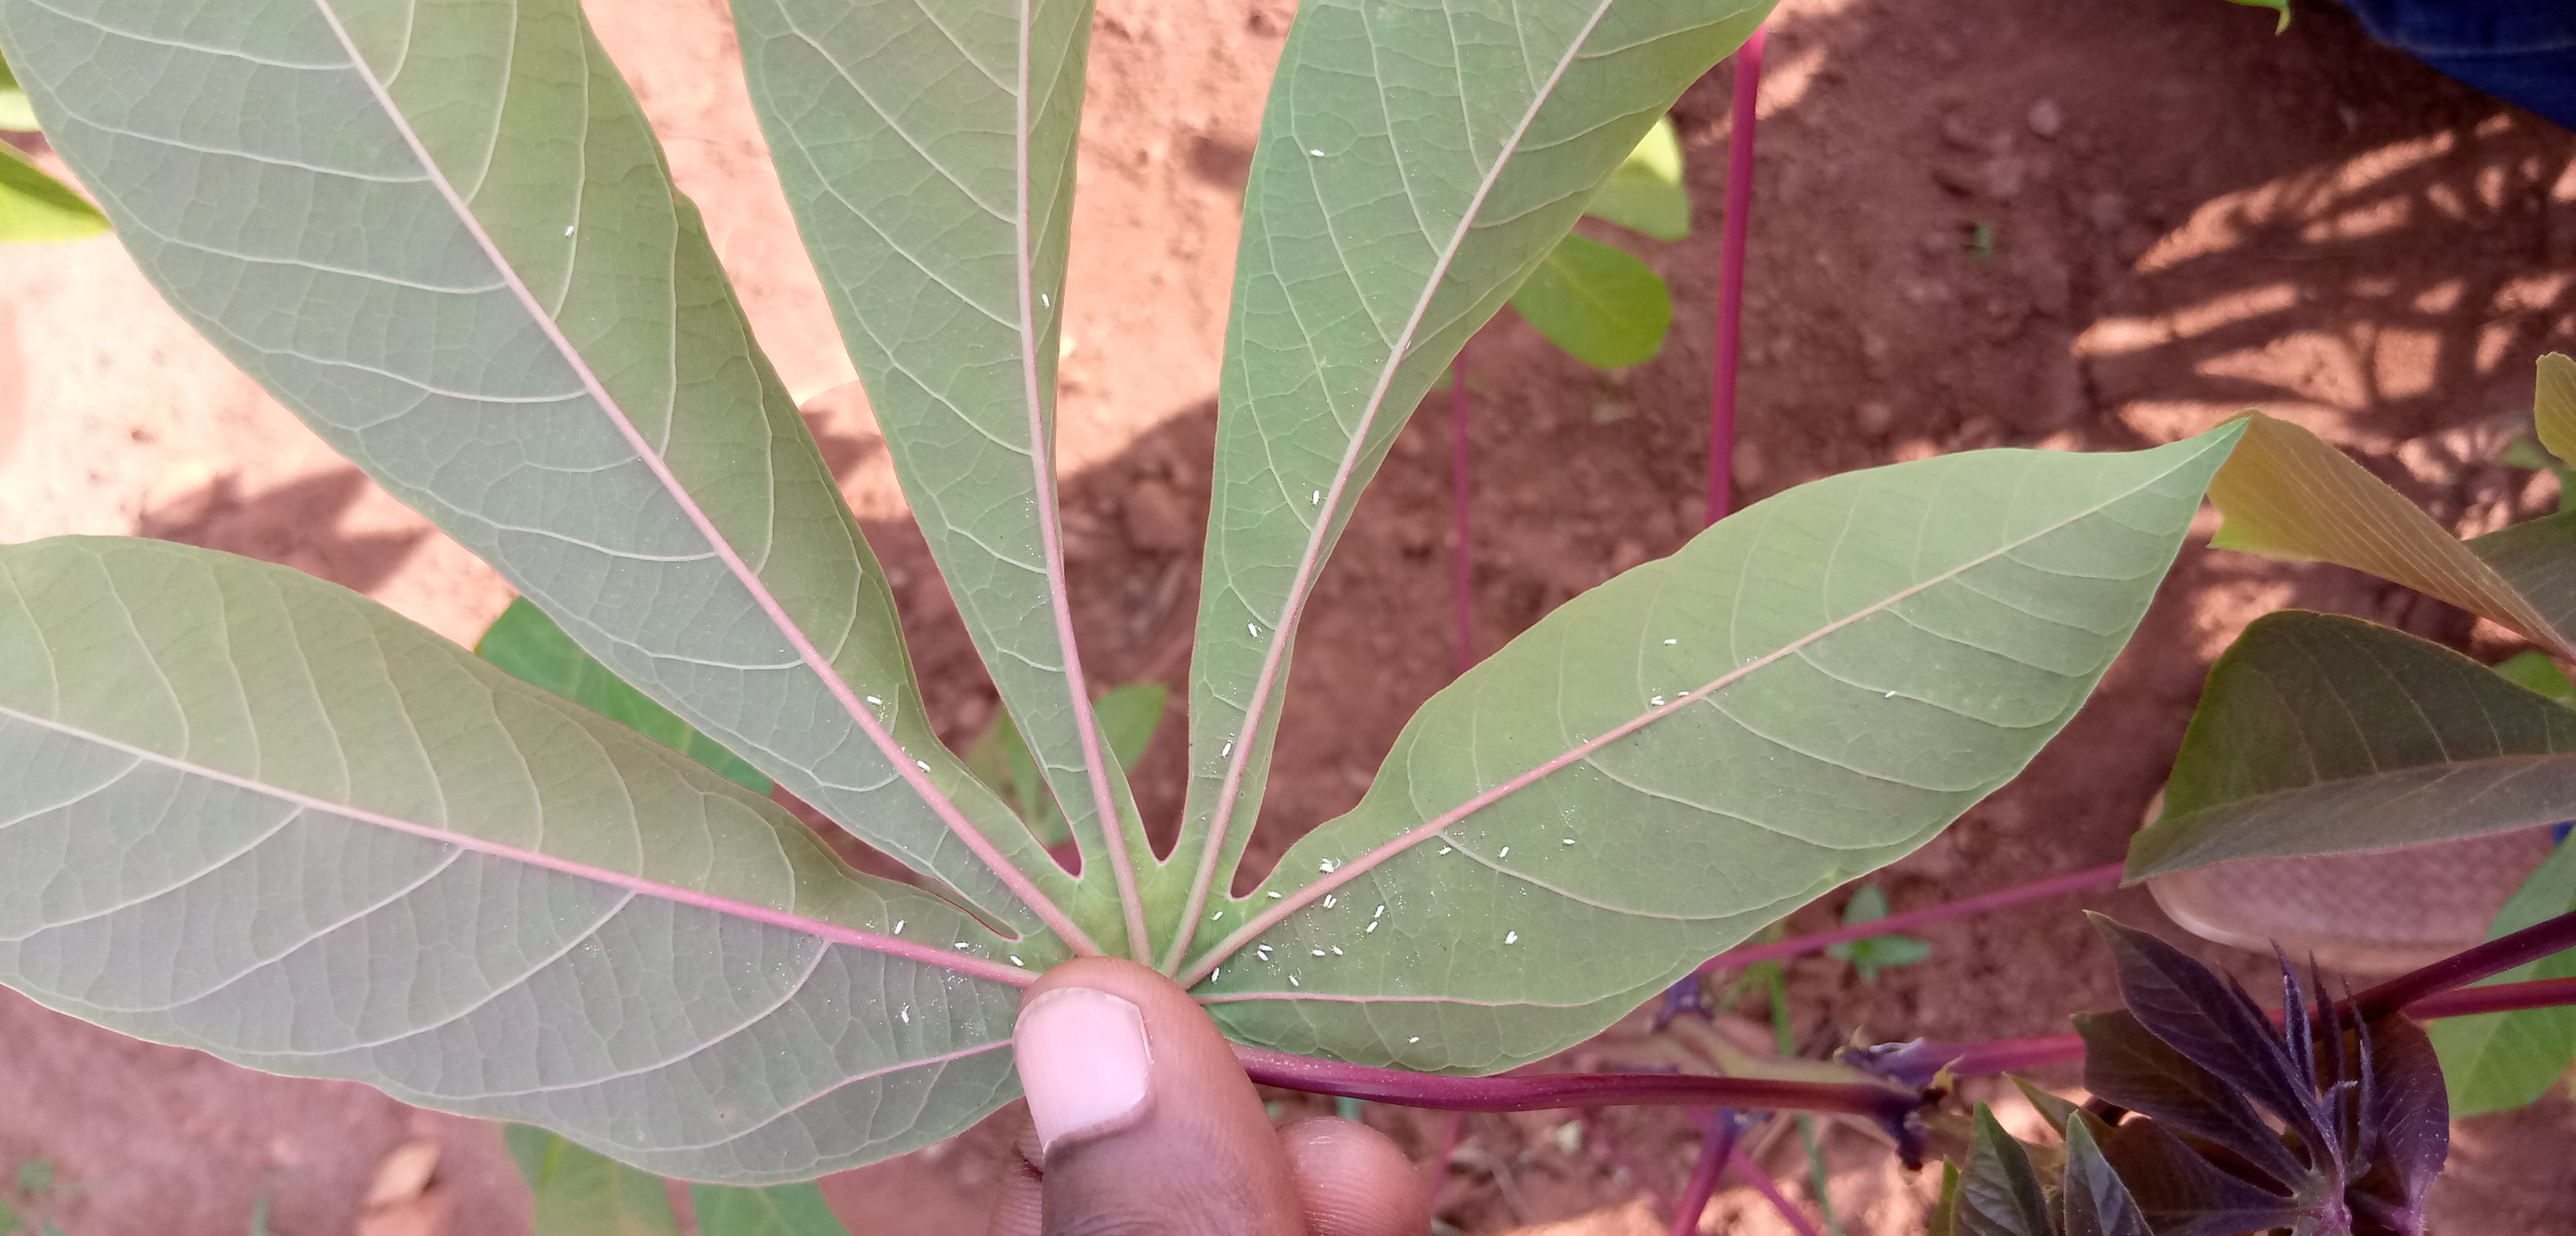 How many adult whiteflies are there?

38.